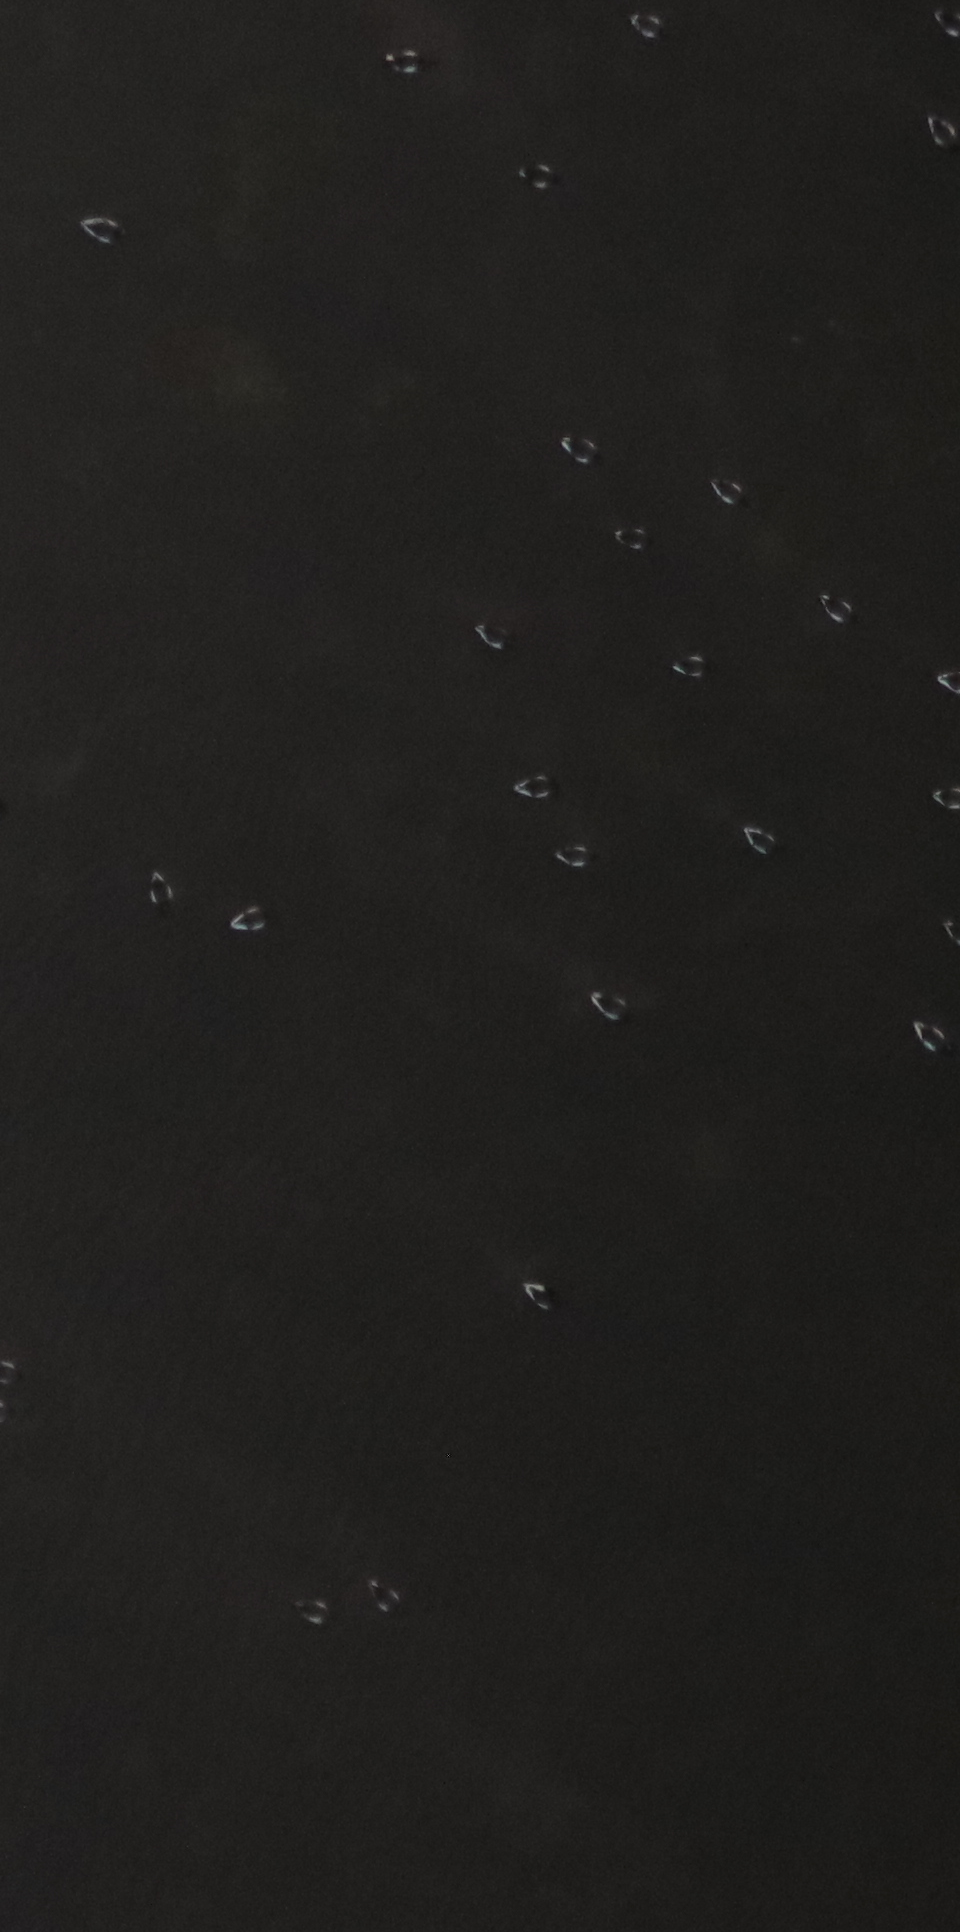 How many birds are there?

22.